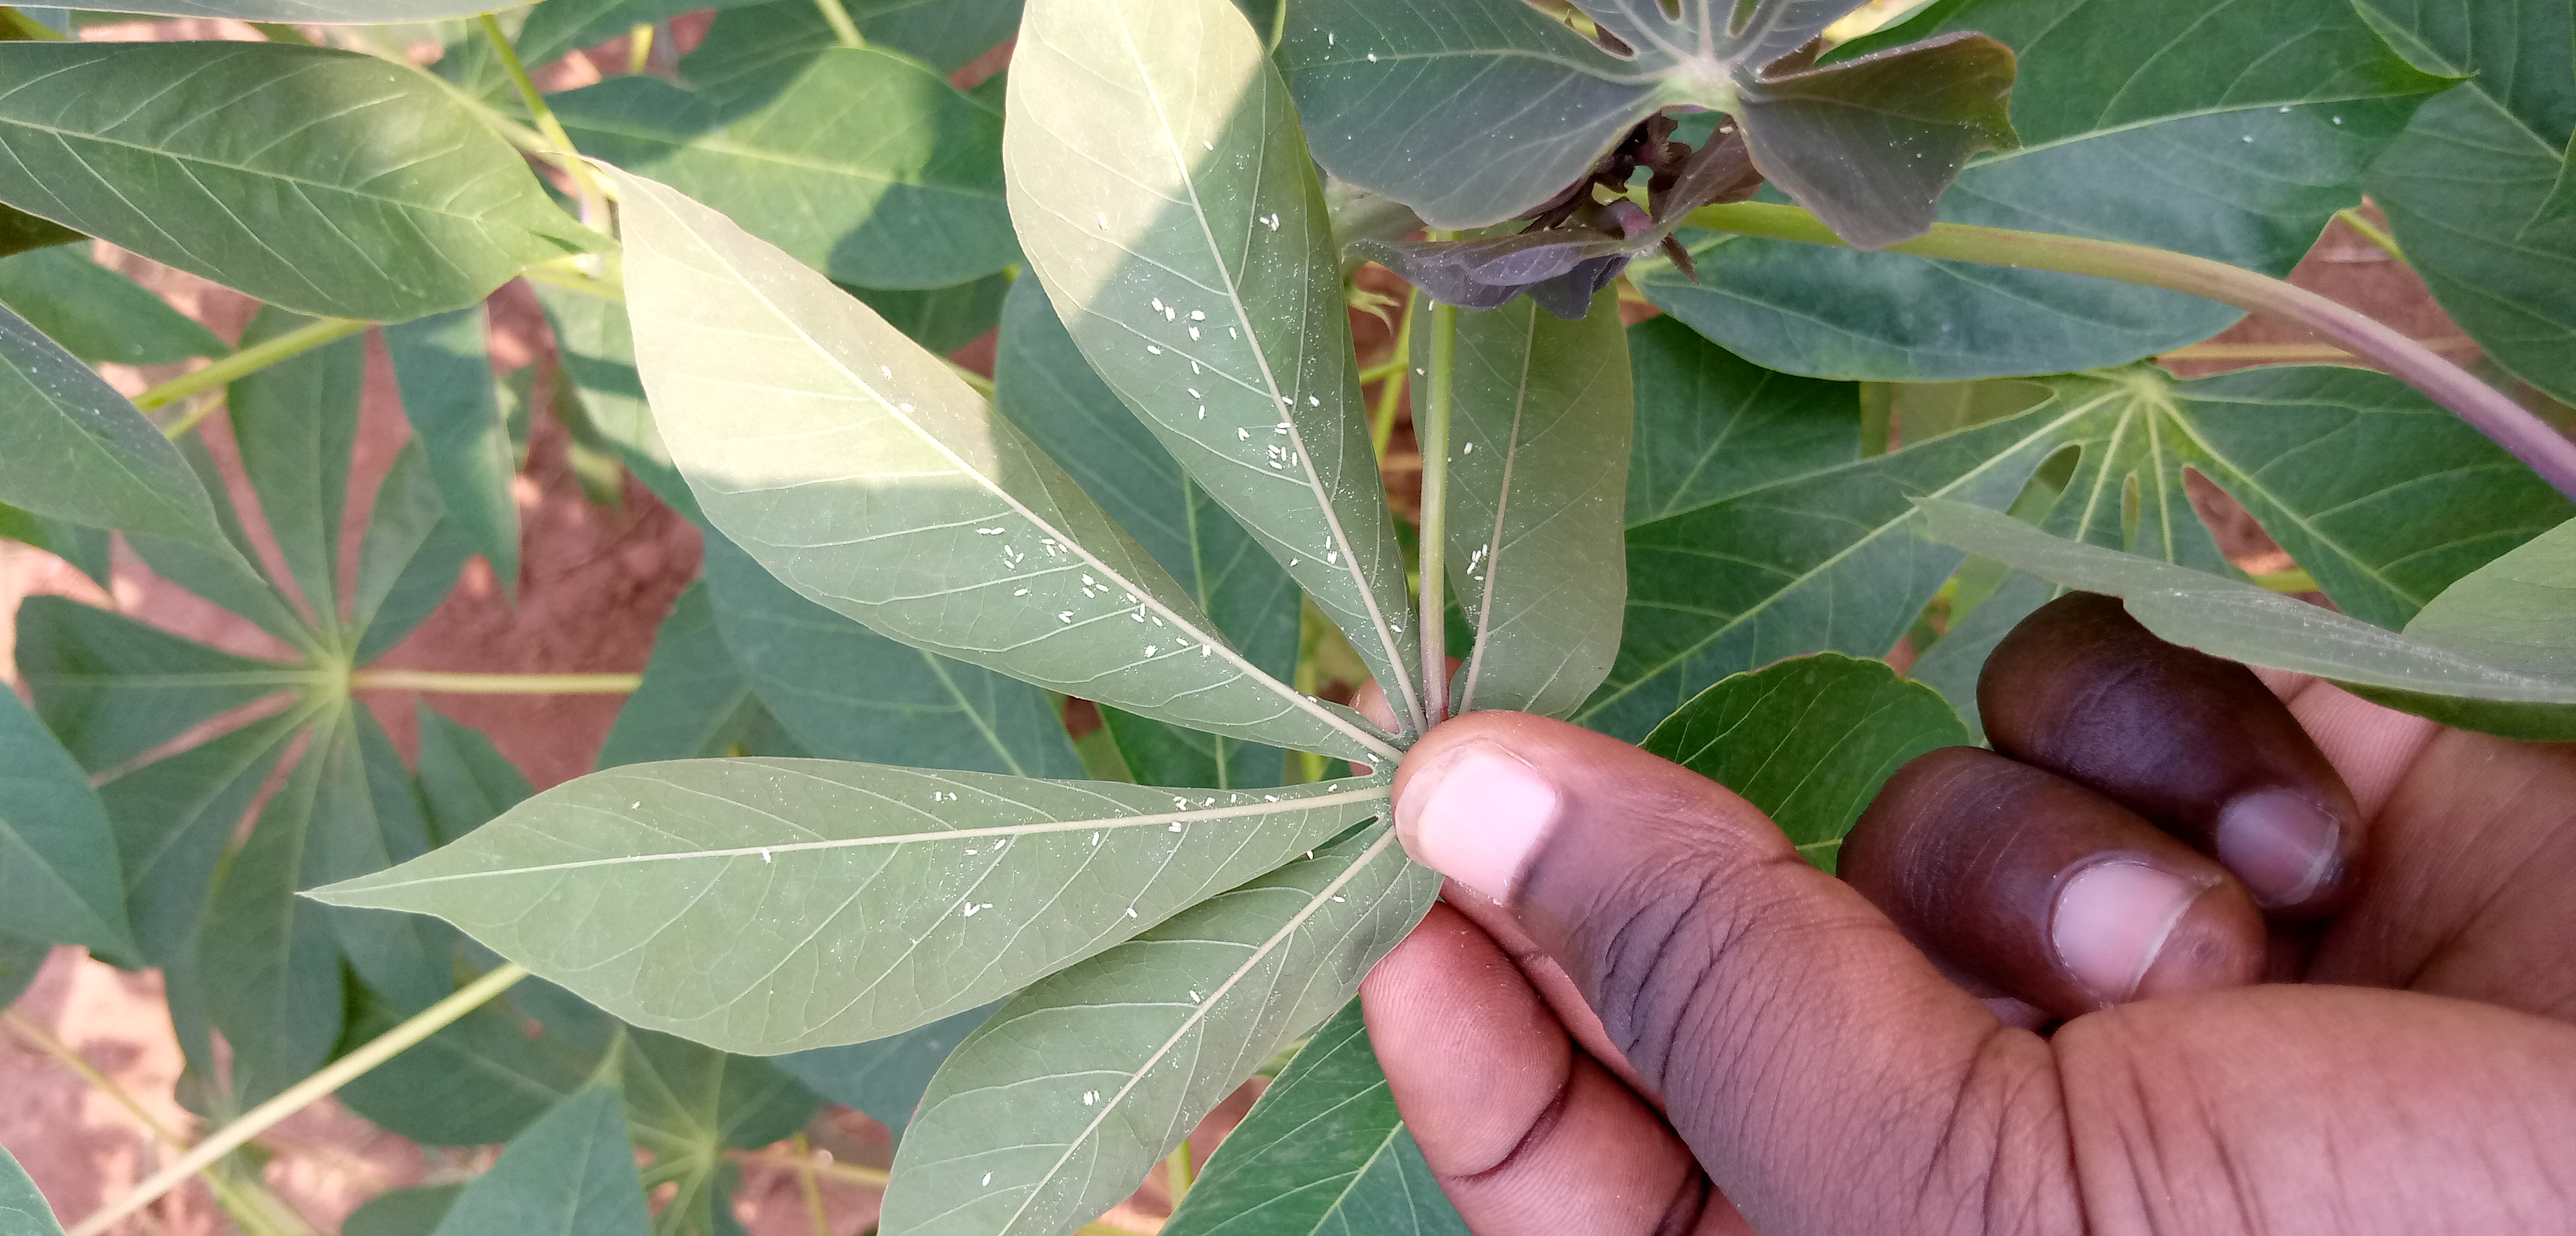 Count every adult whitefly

105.